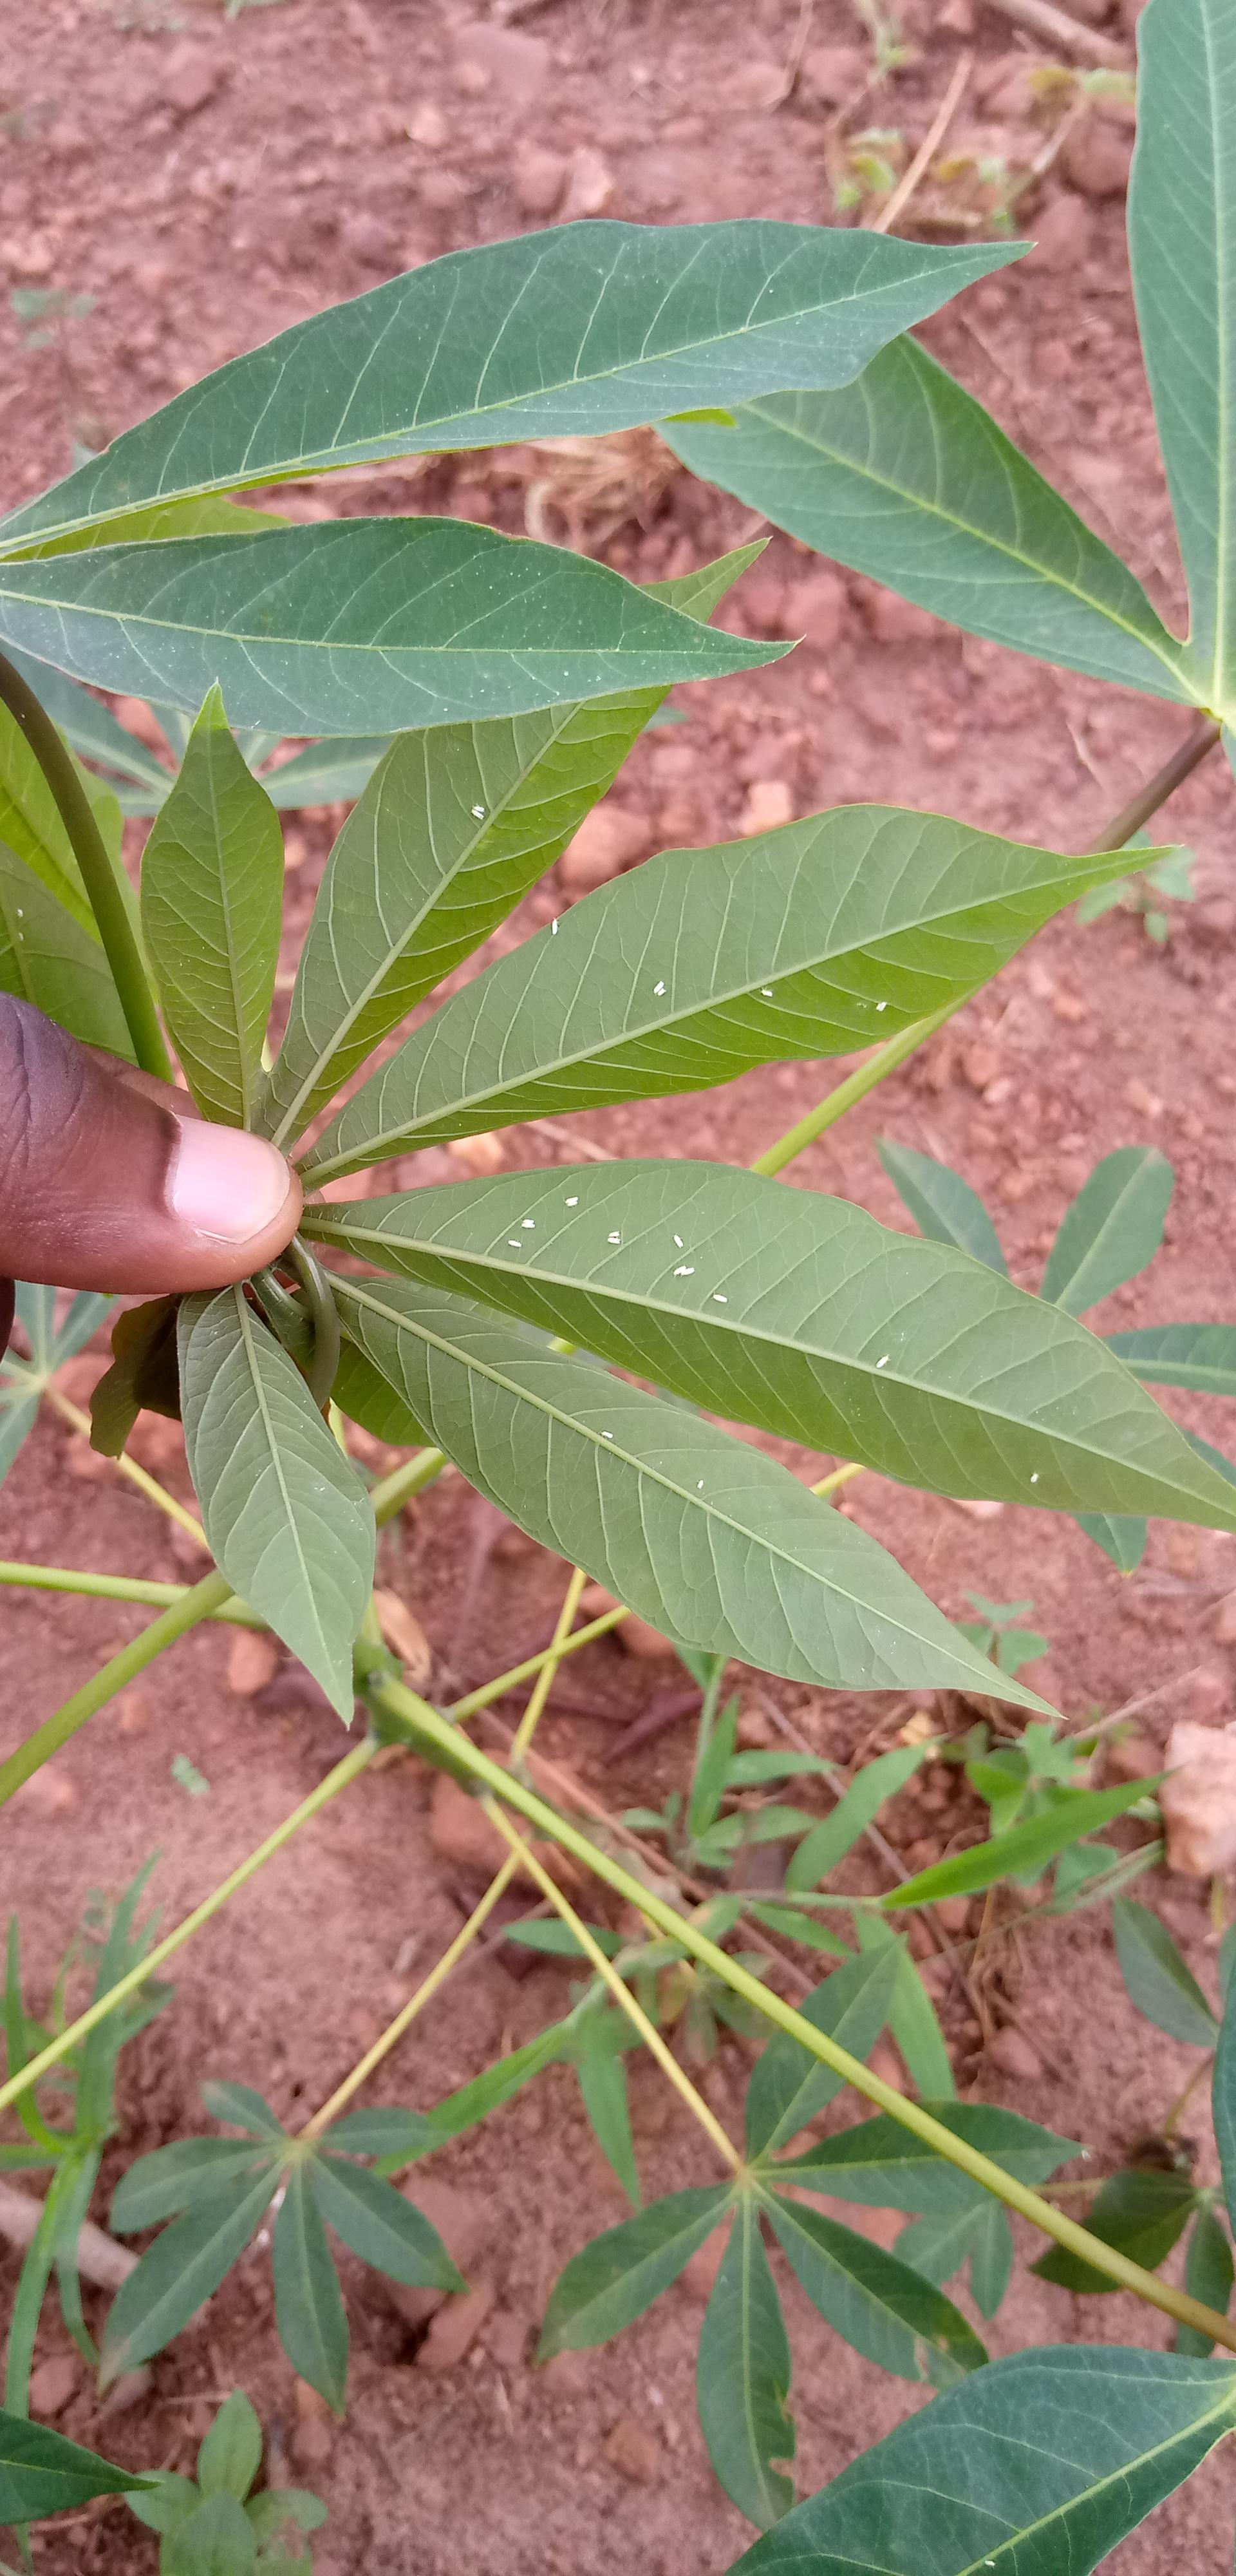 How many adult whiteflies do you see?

25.